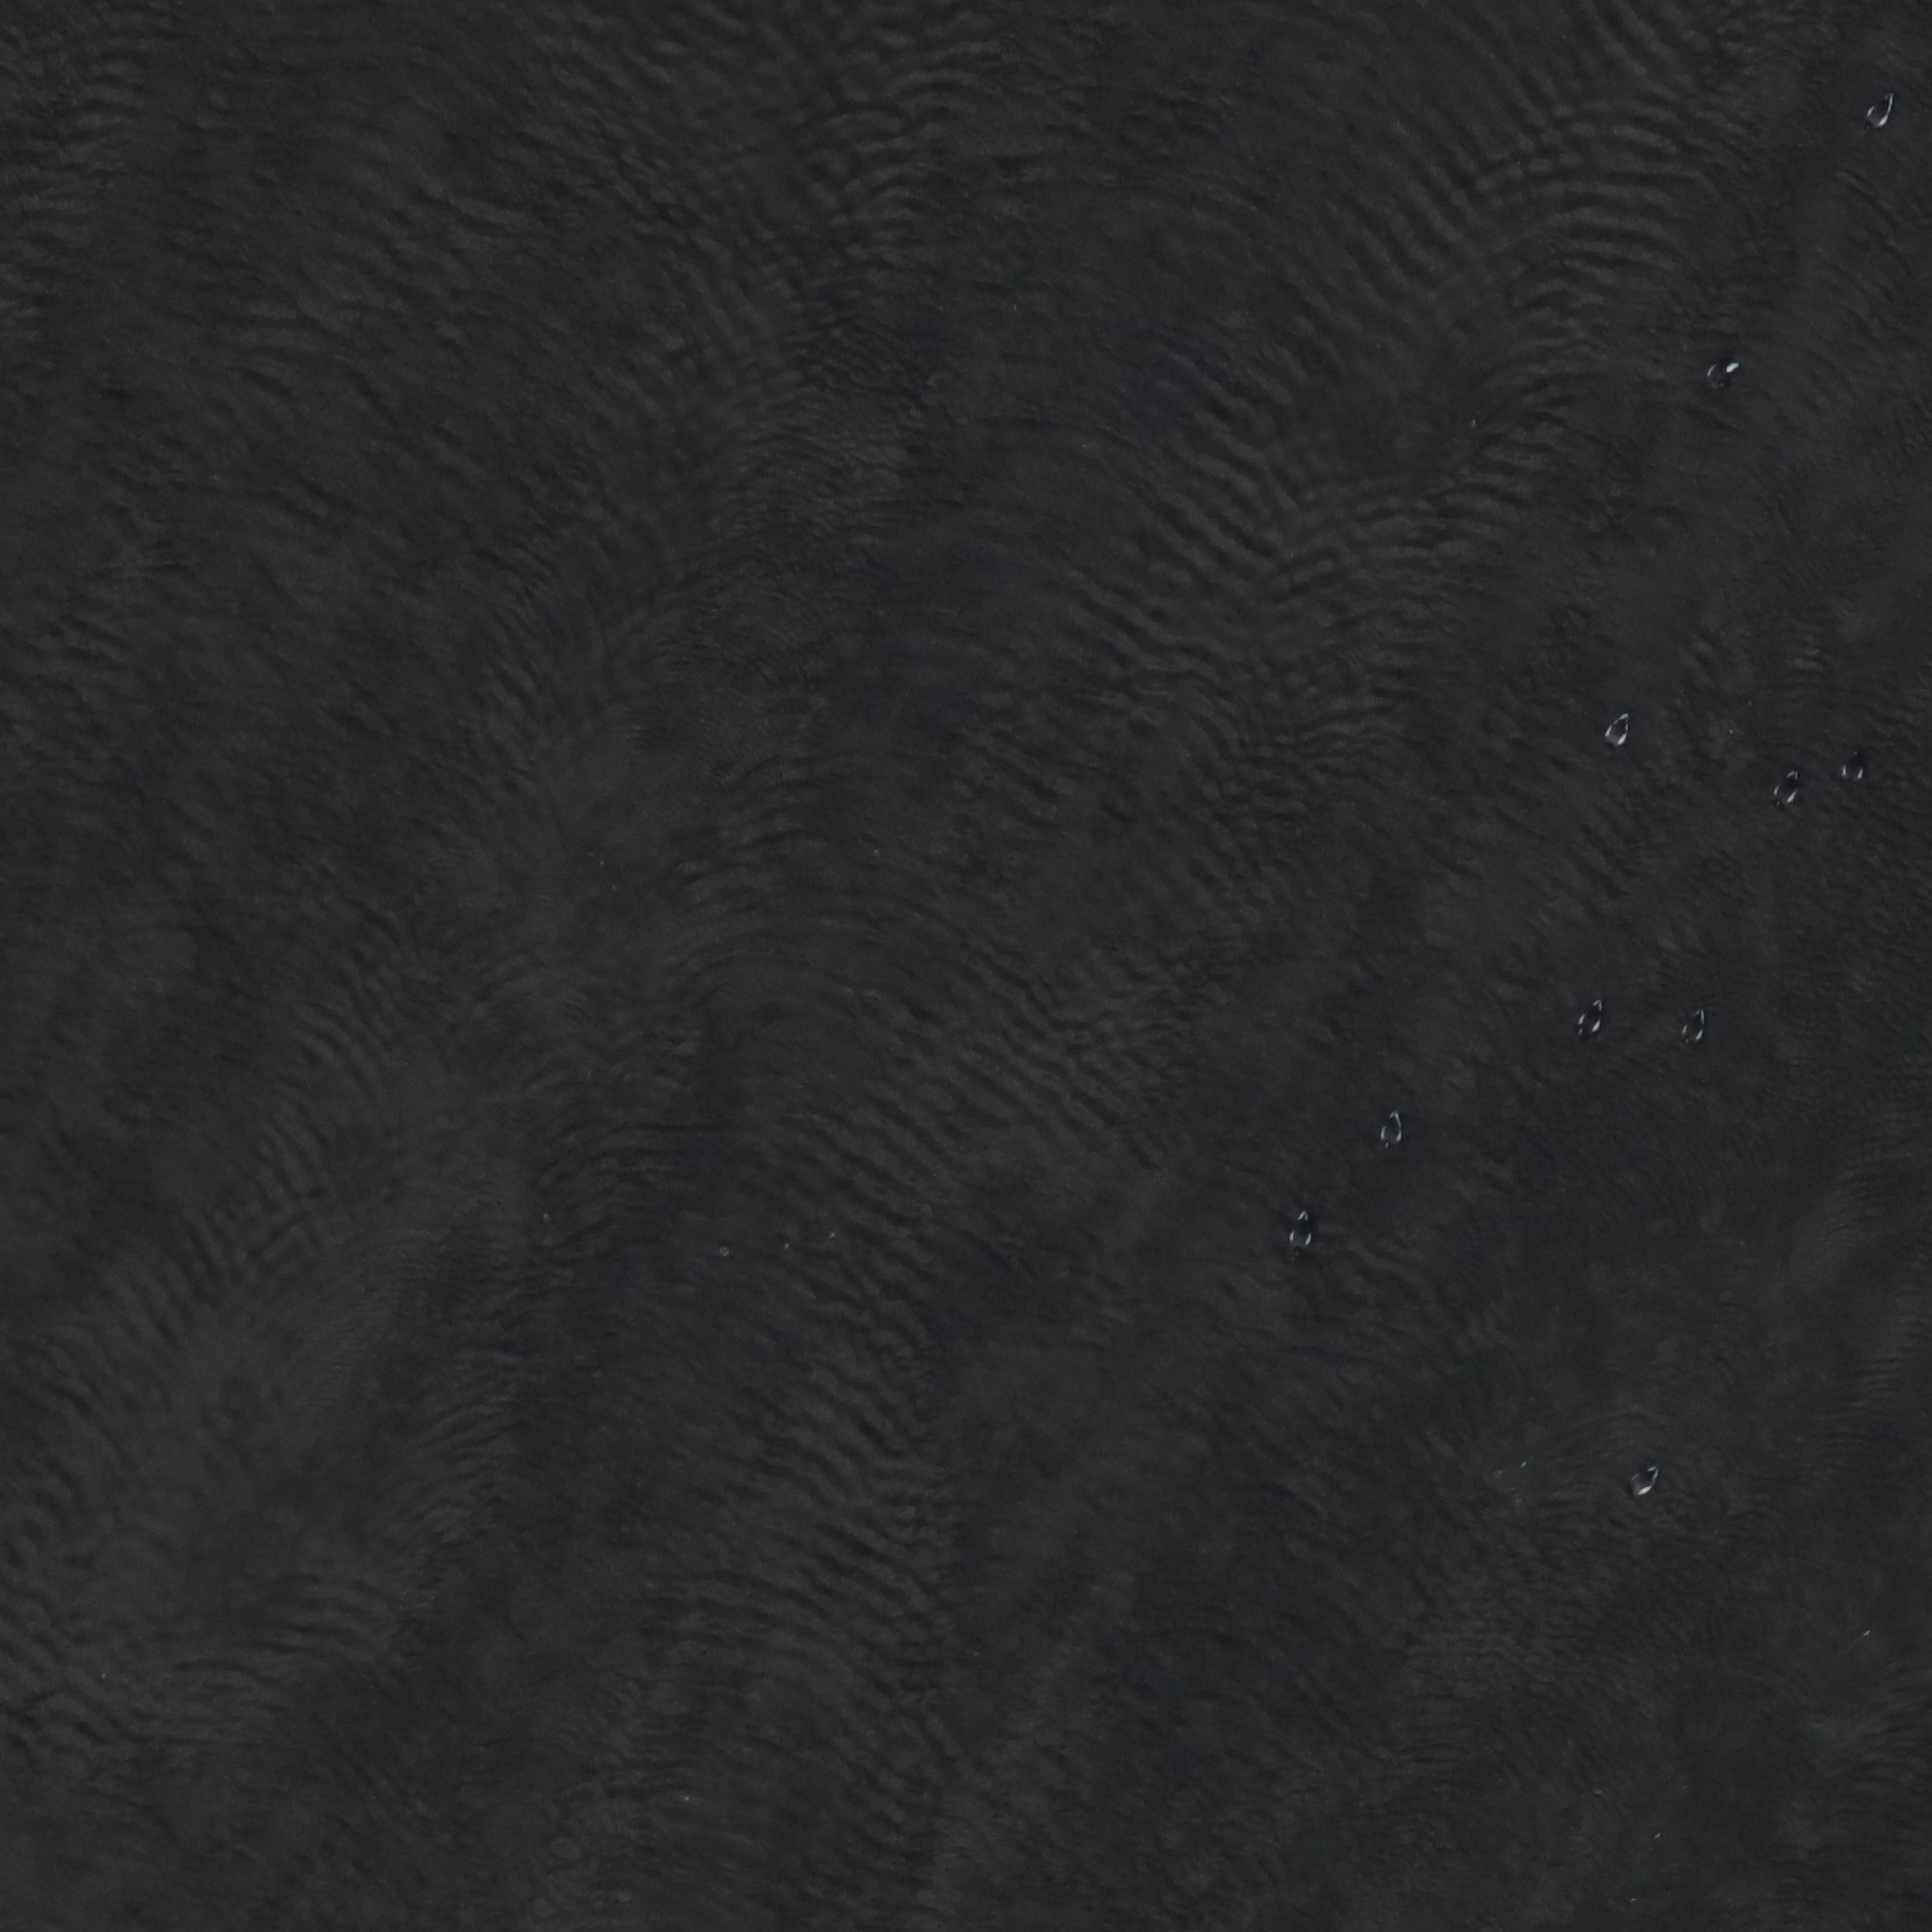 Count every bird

10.